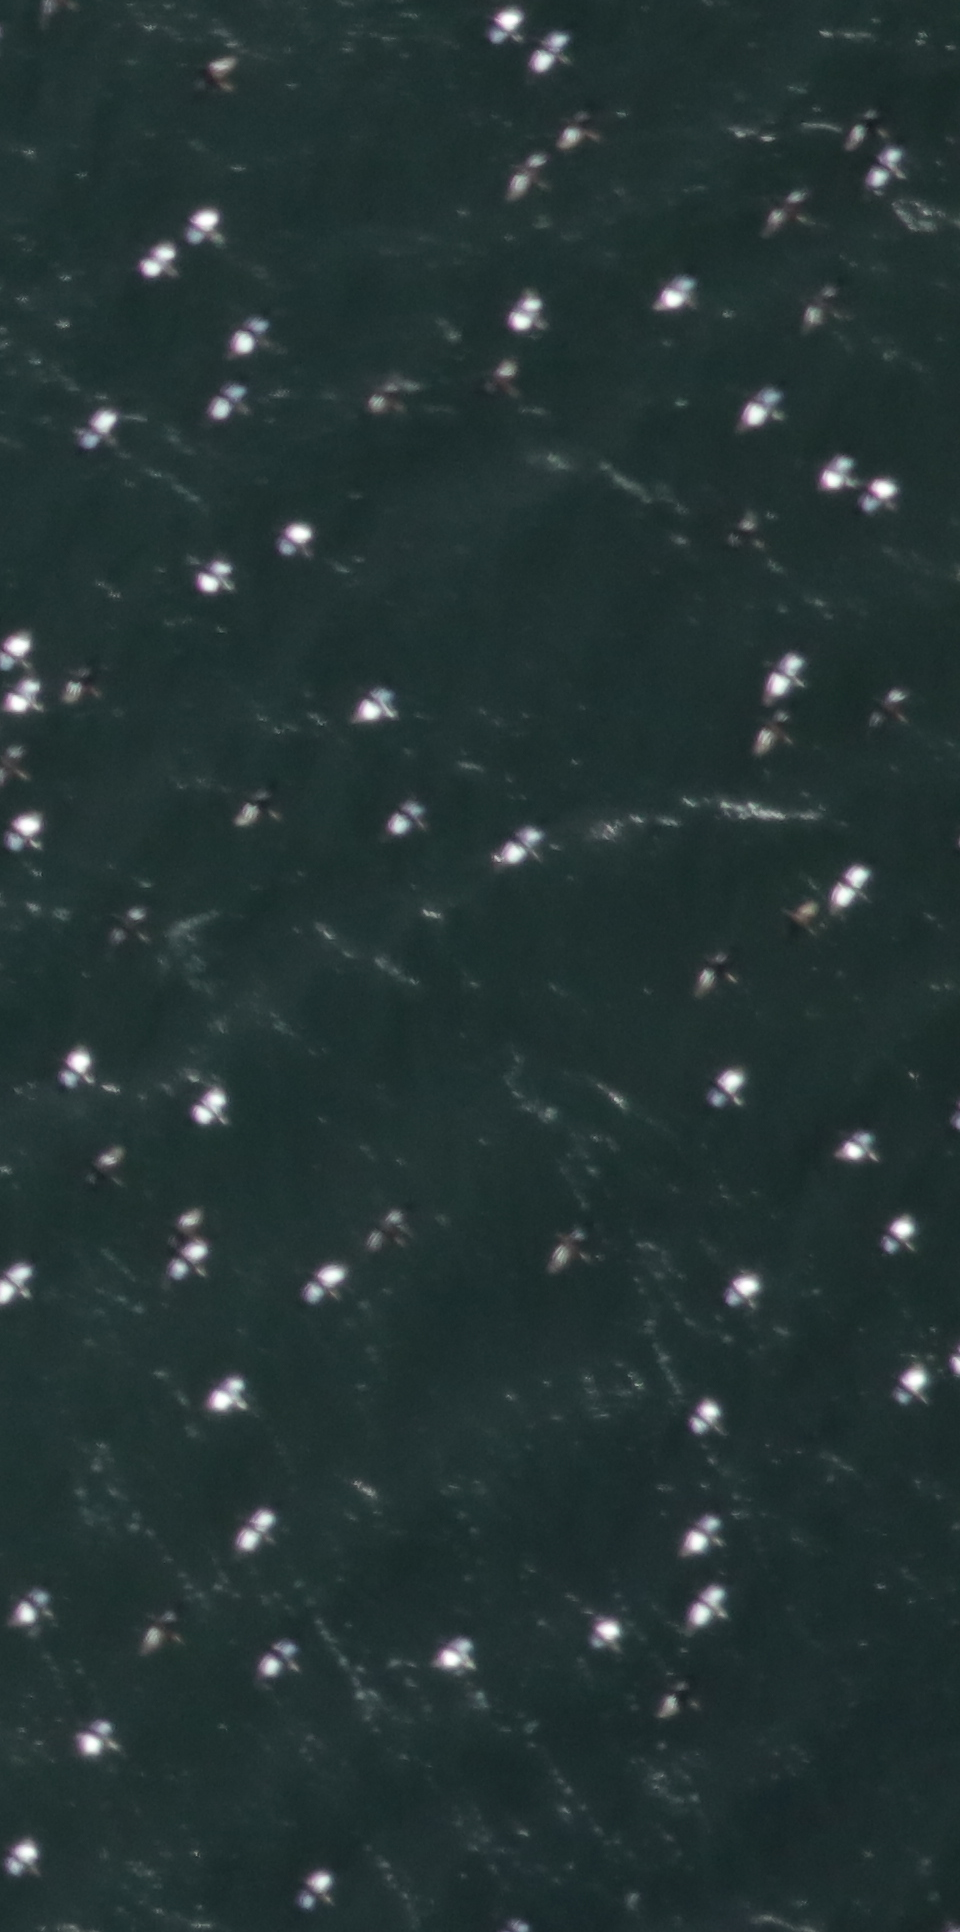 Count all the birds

68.